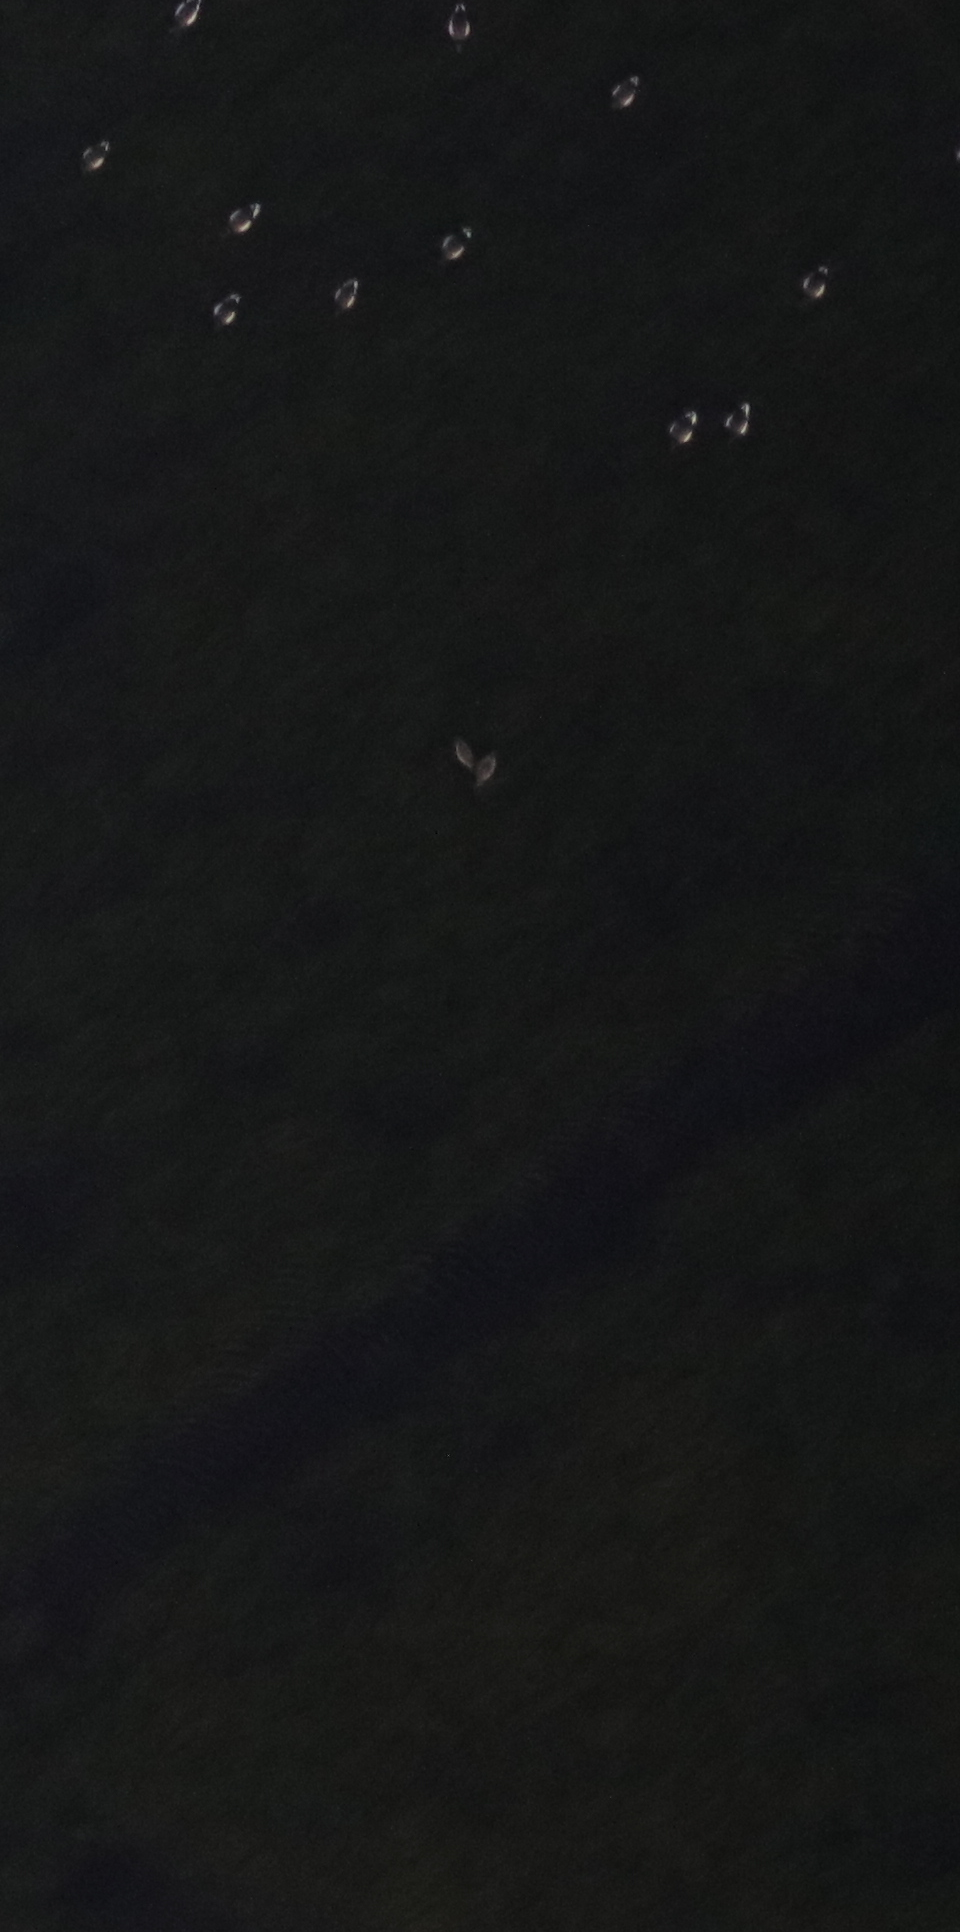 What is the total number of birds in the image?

13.